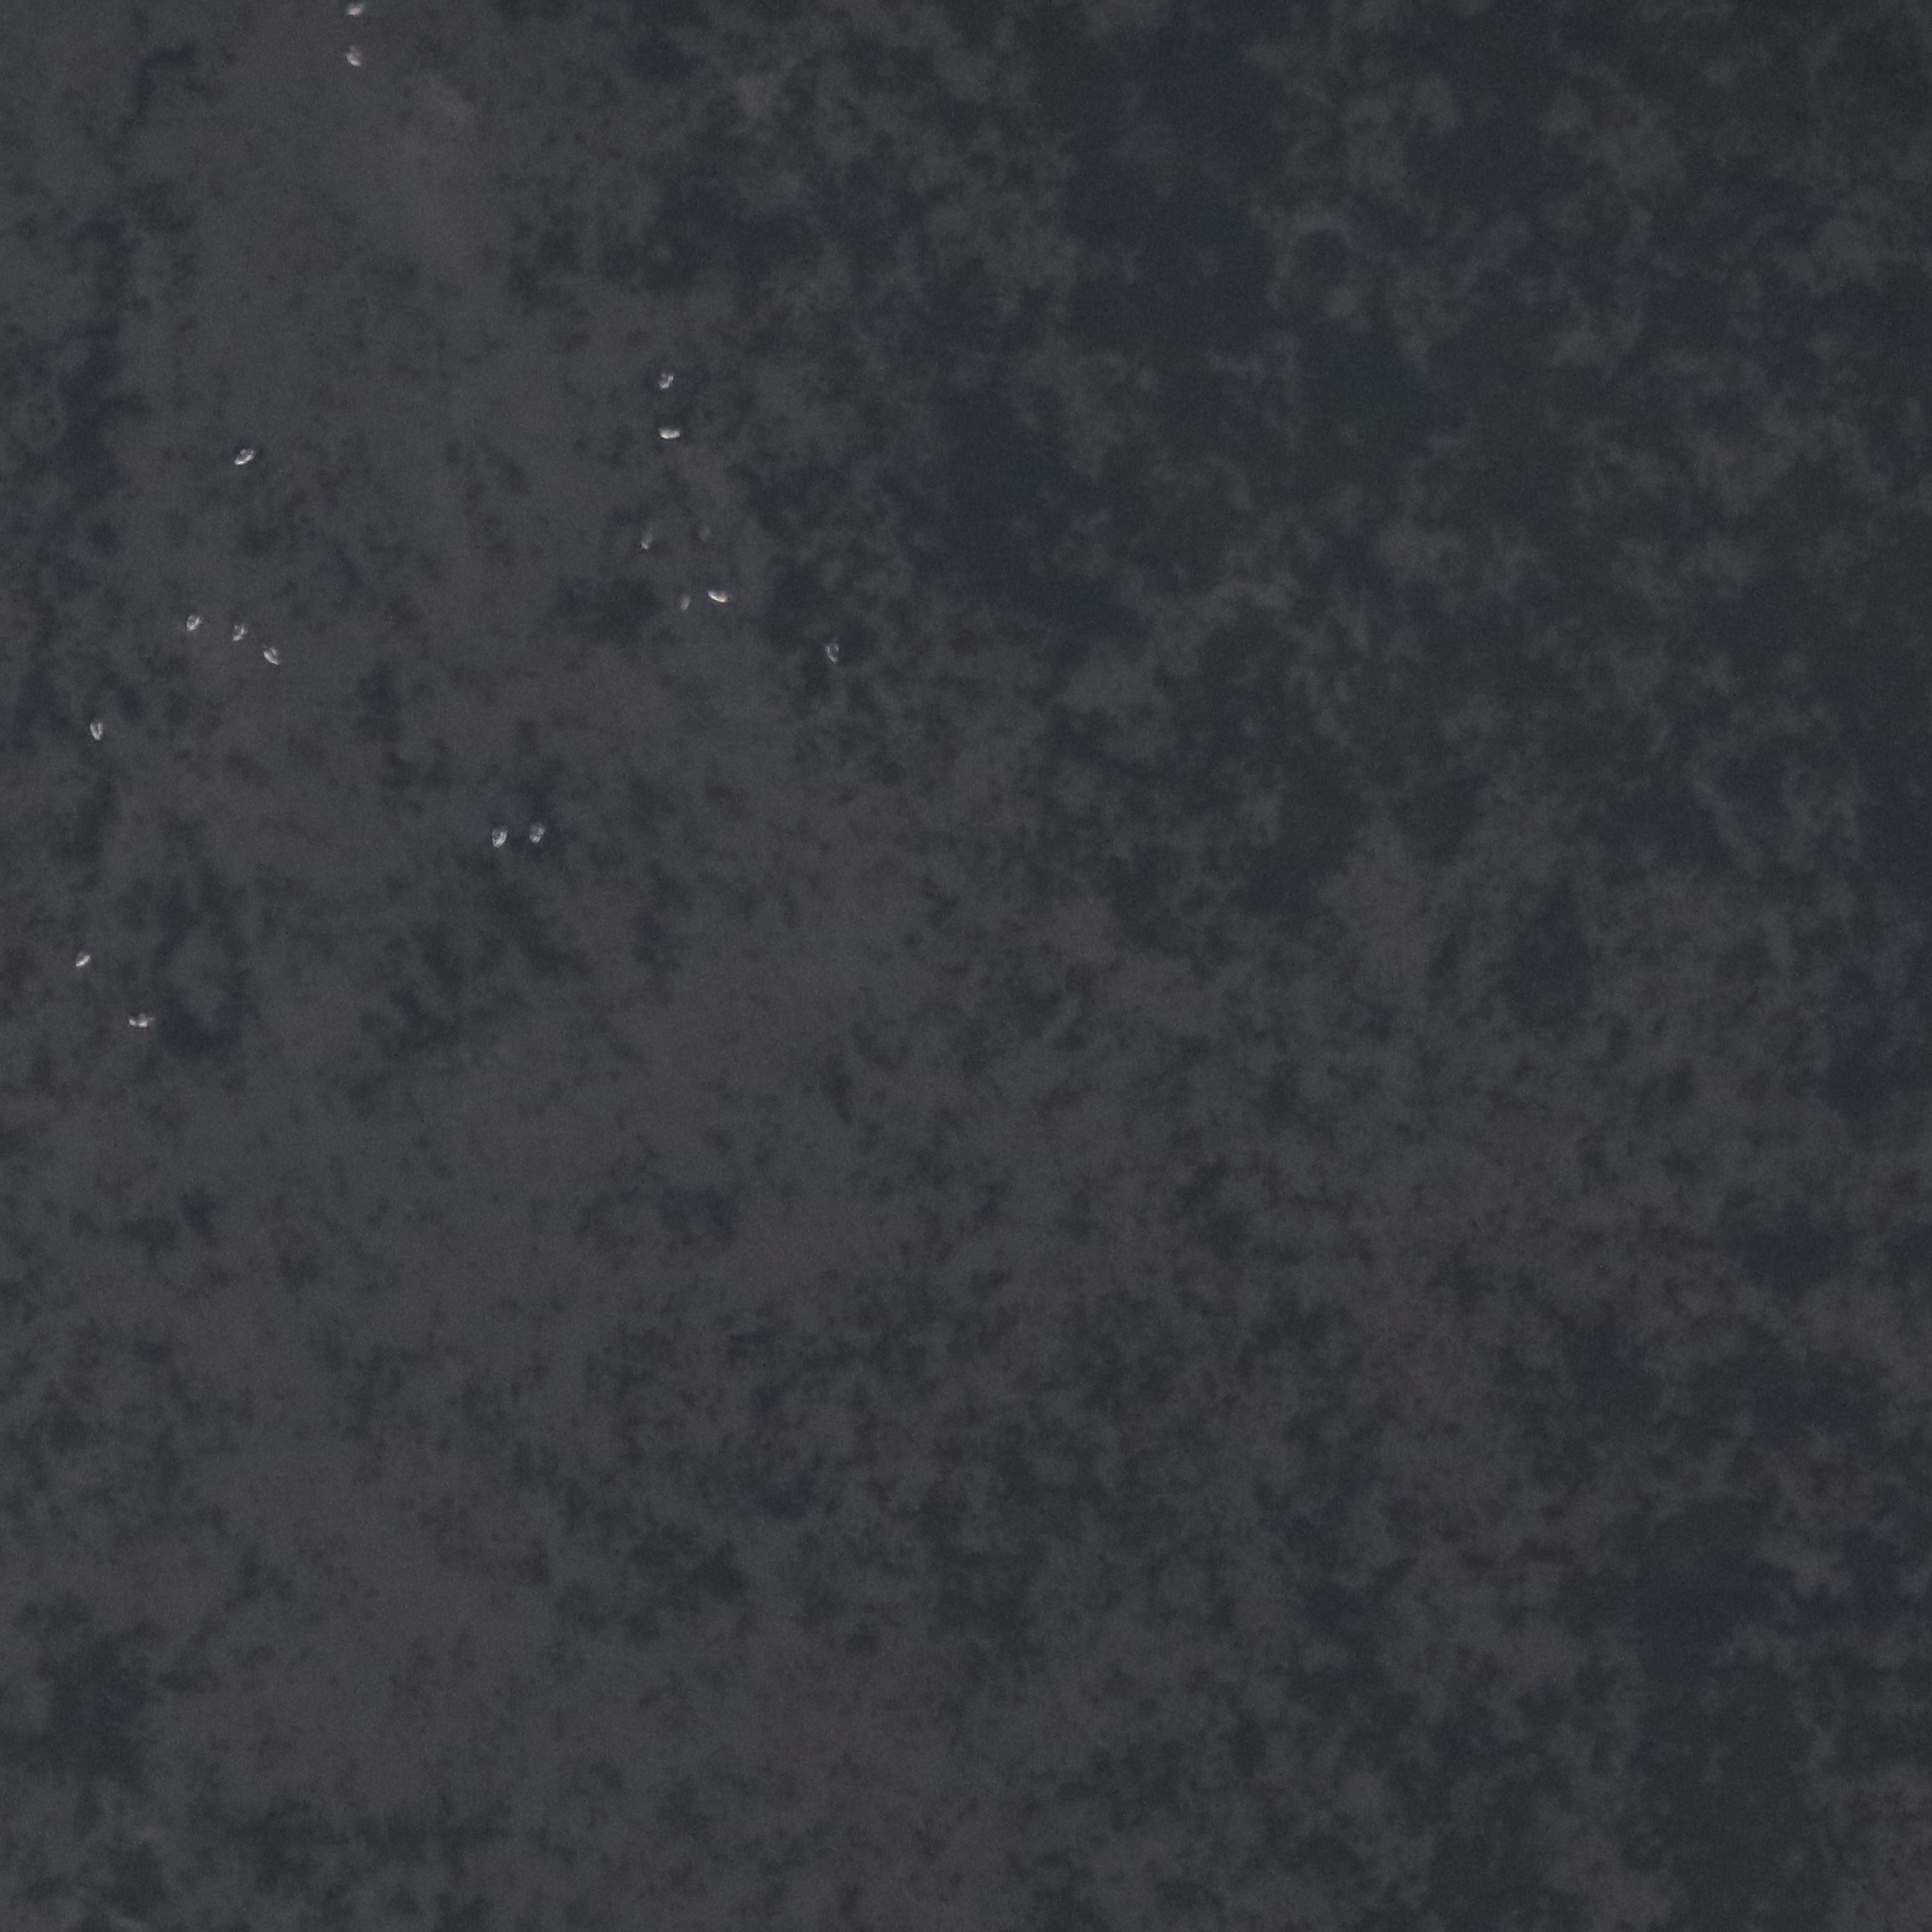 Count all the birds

17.